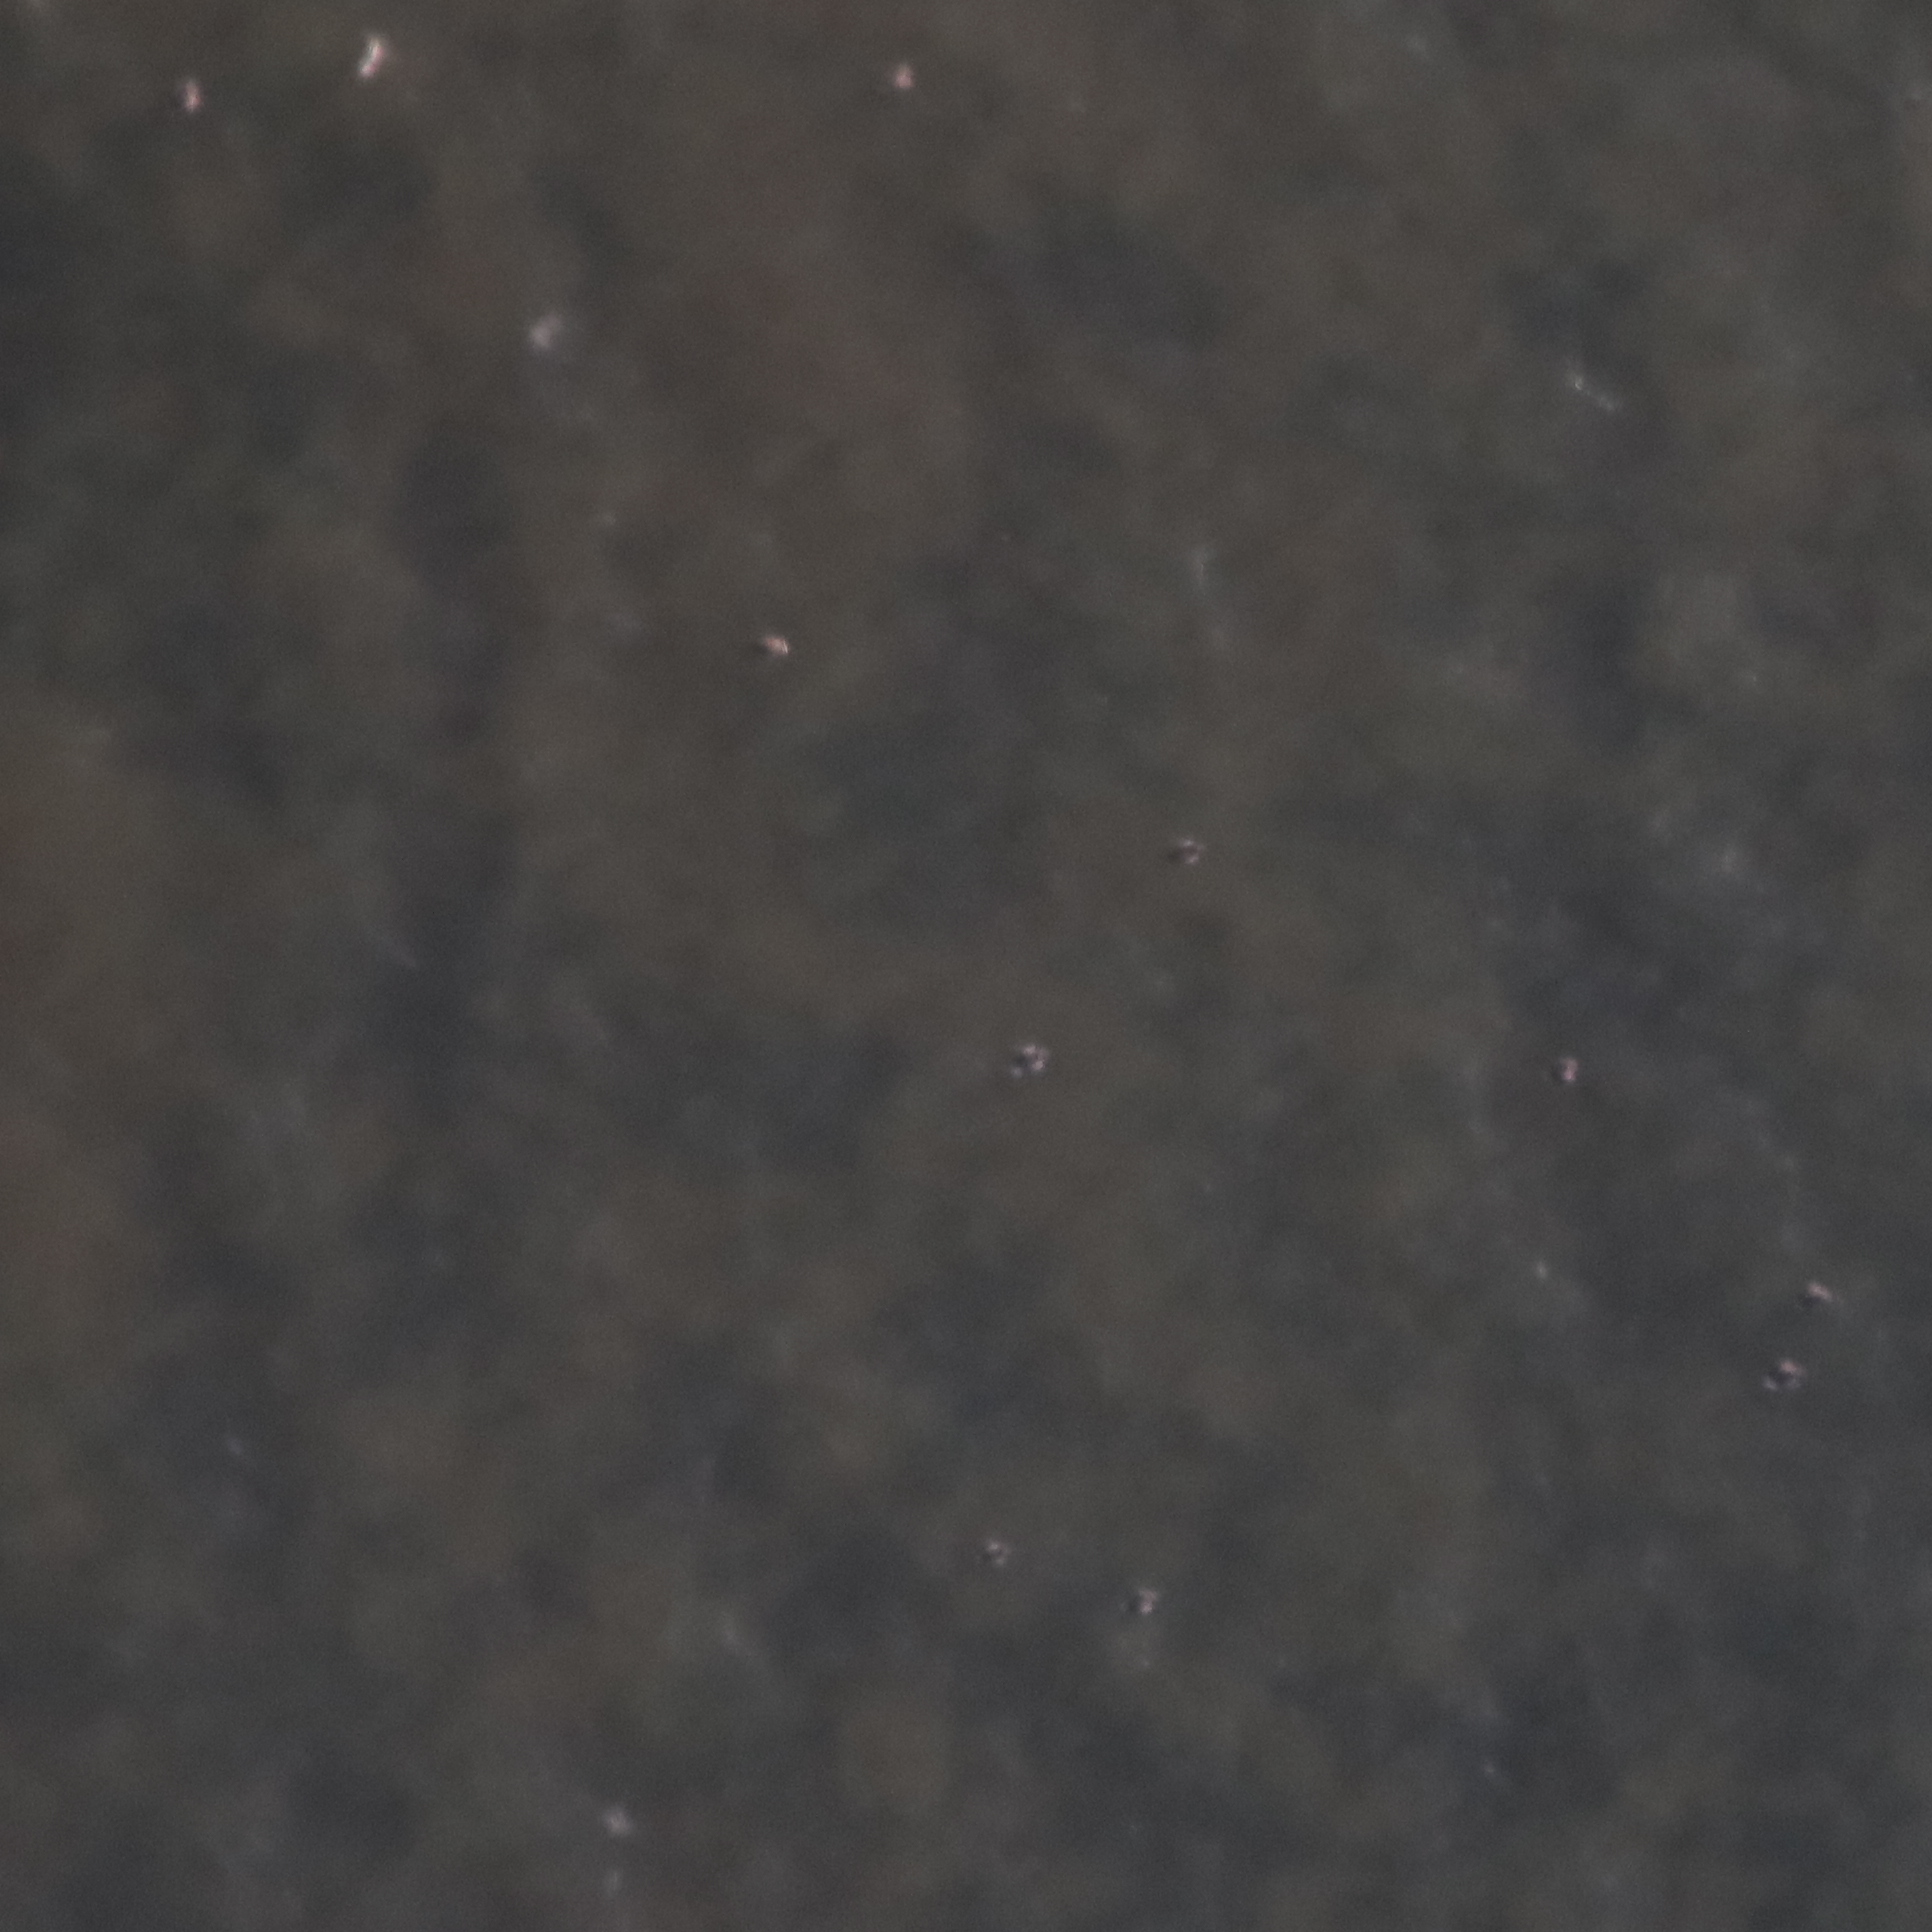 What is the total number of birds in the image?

11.